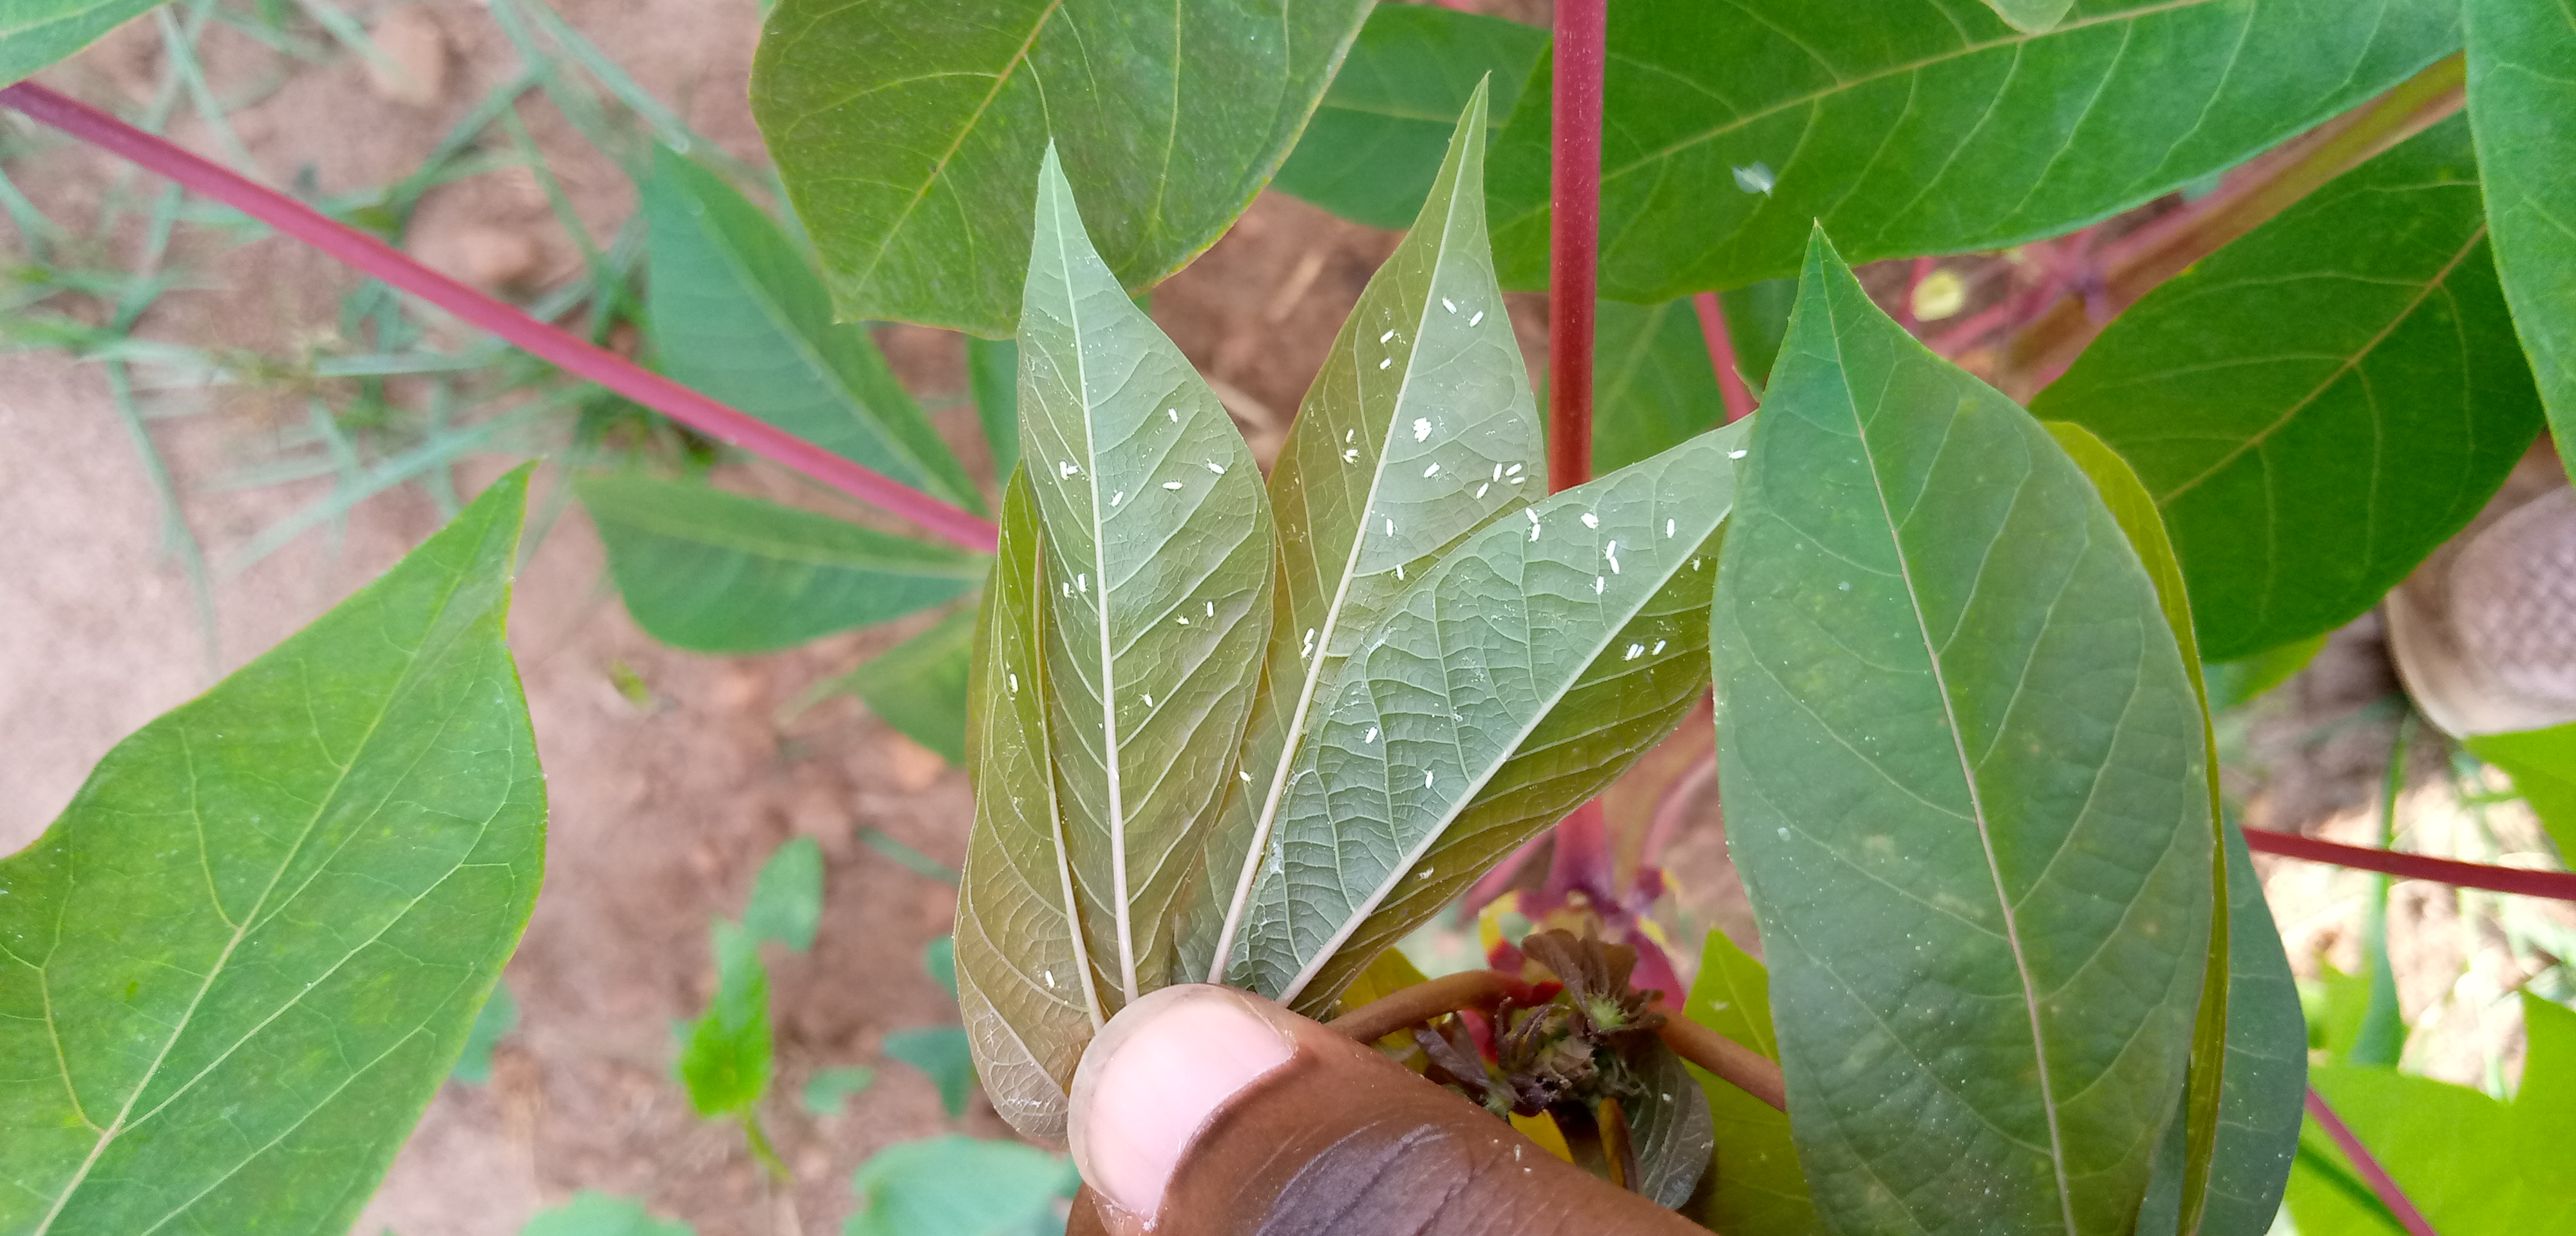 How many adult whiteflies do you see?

51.